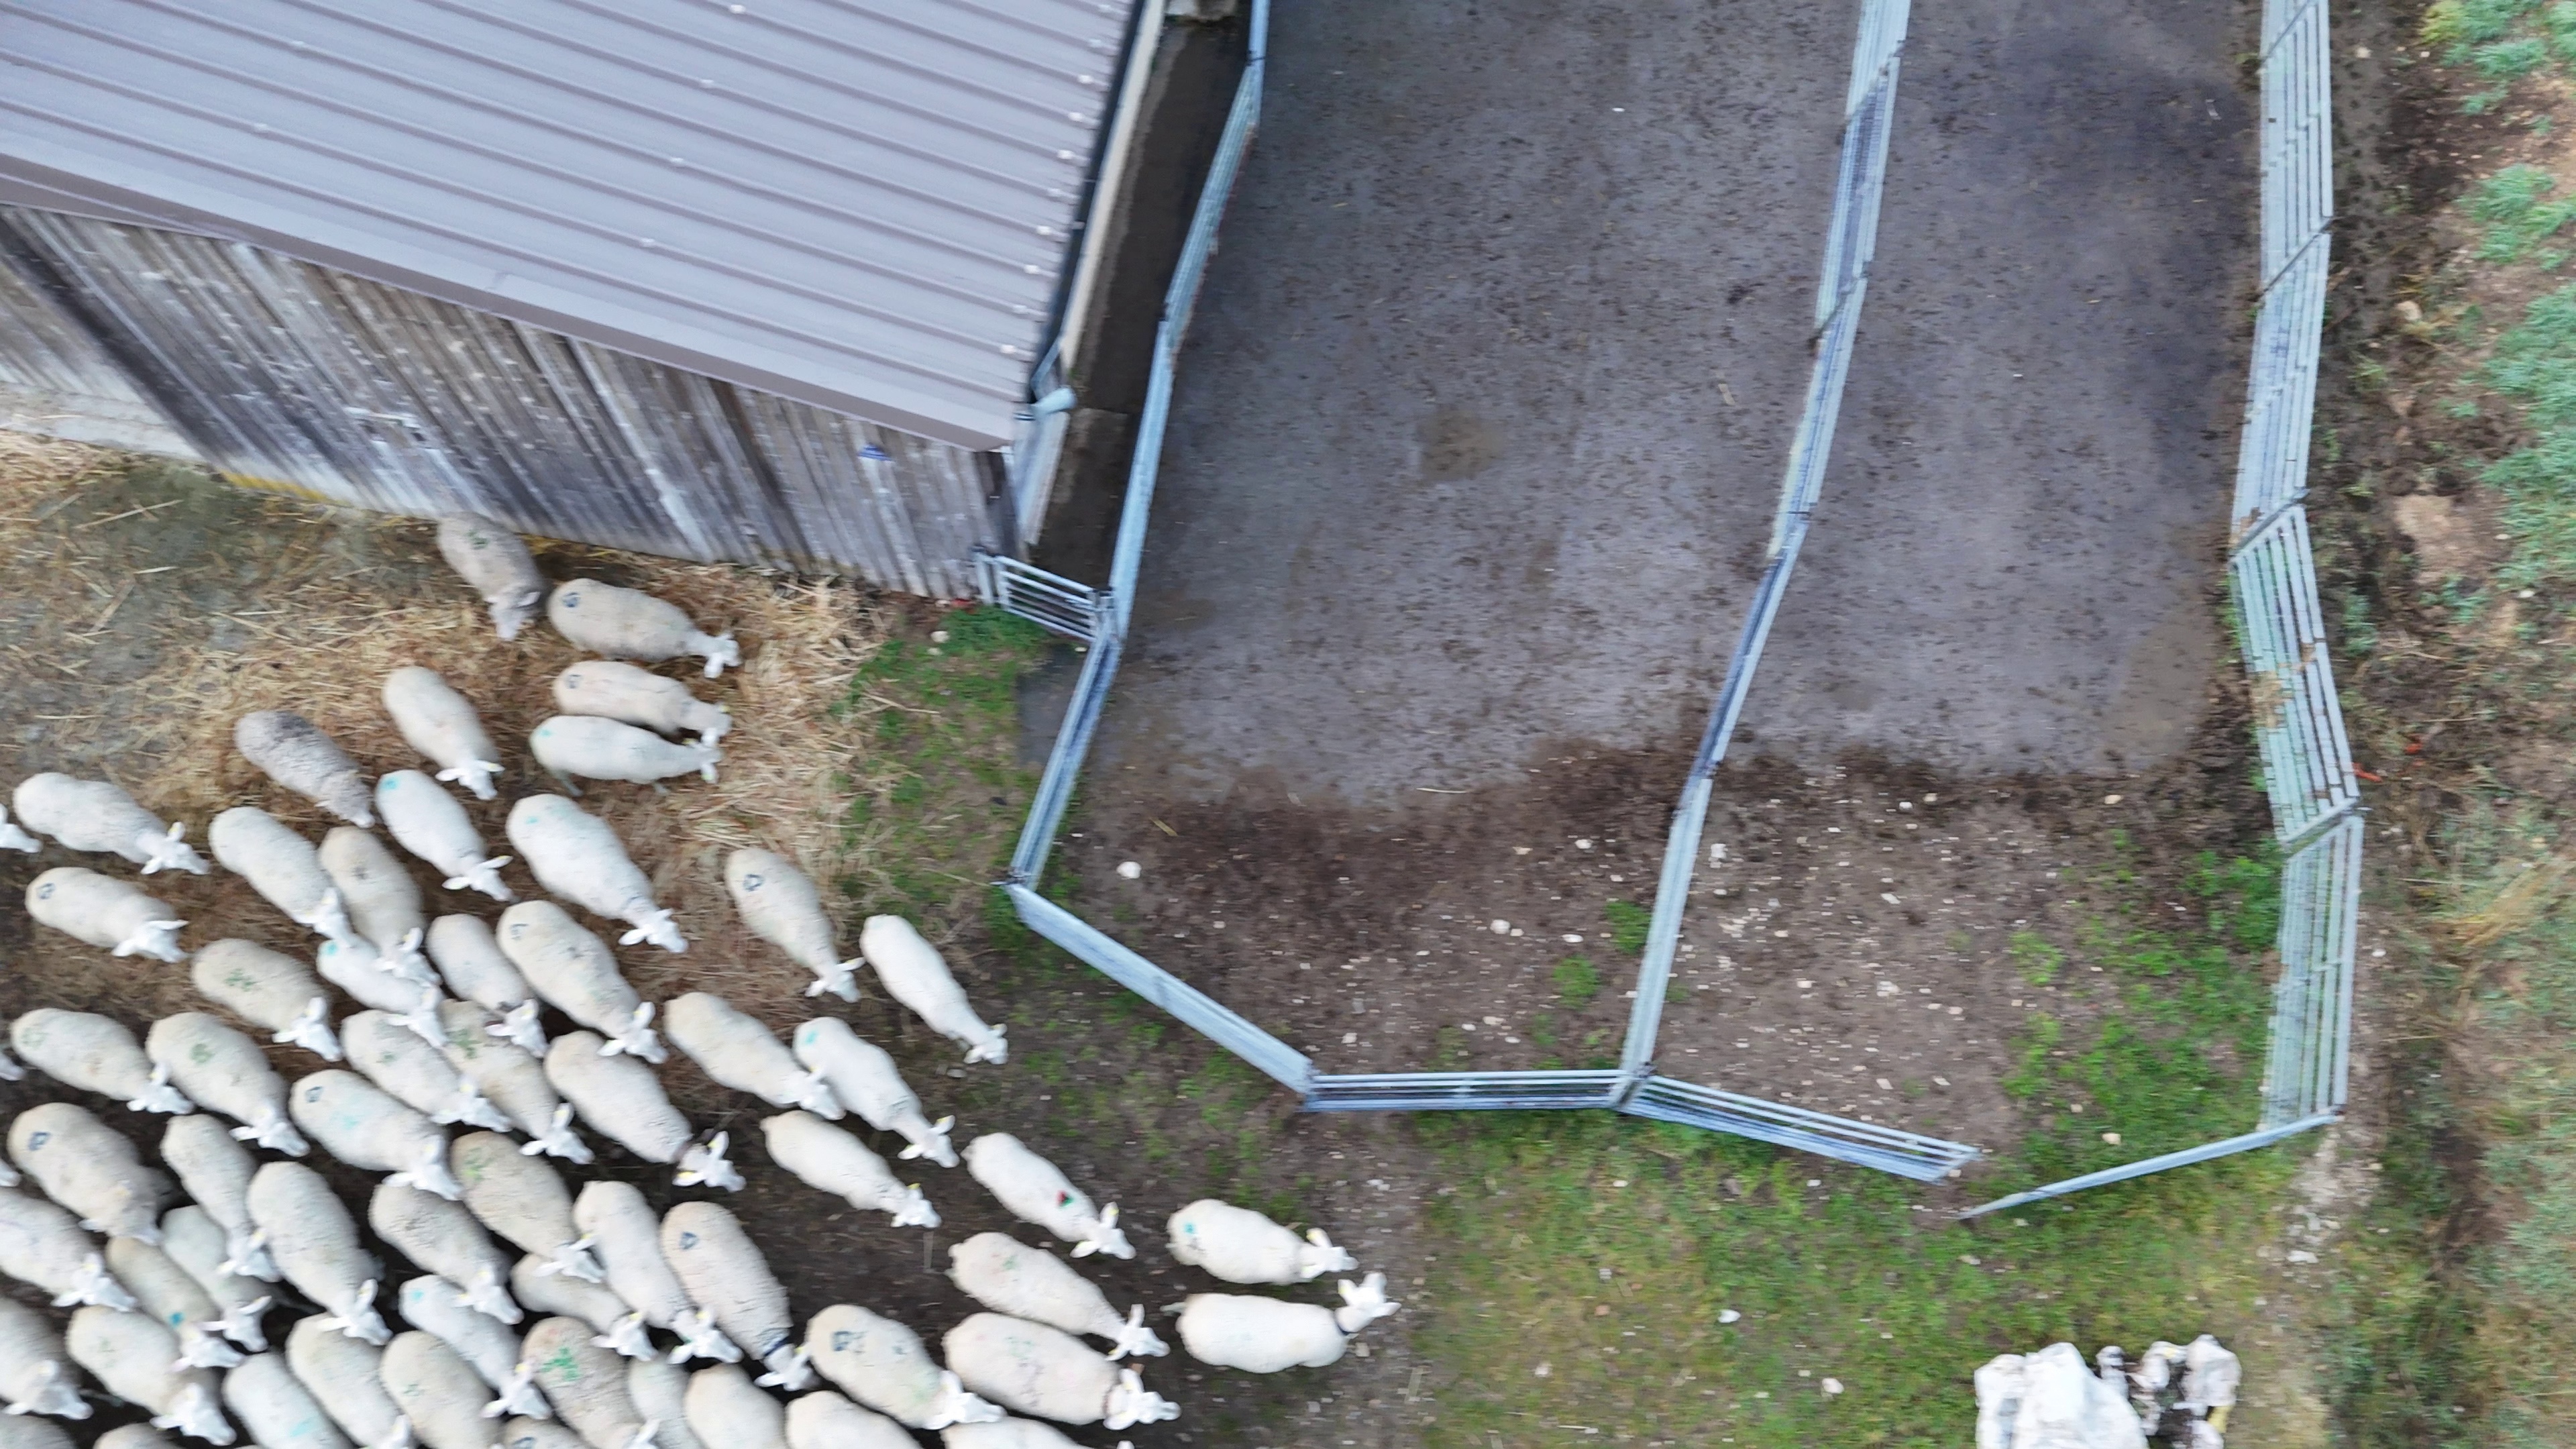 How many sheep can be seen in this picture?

54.